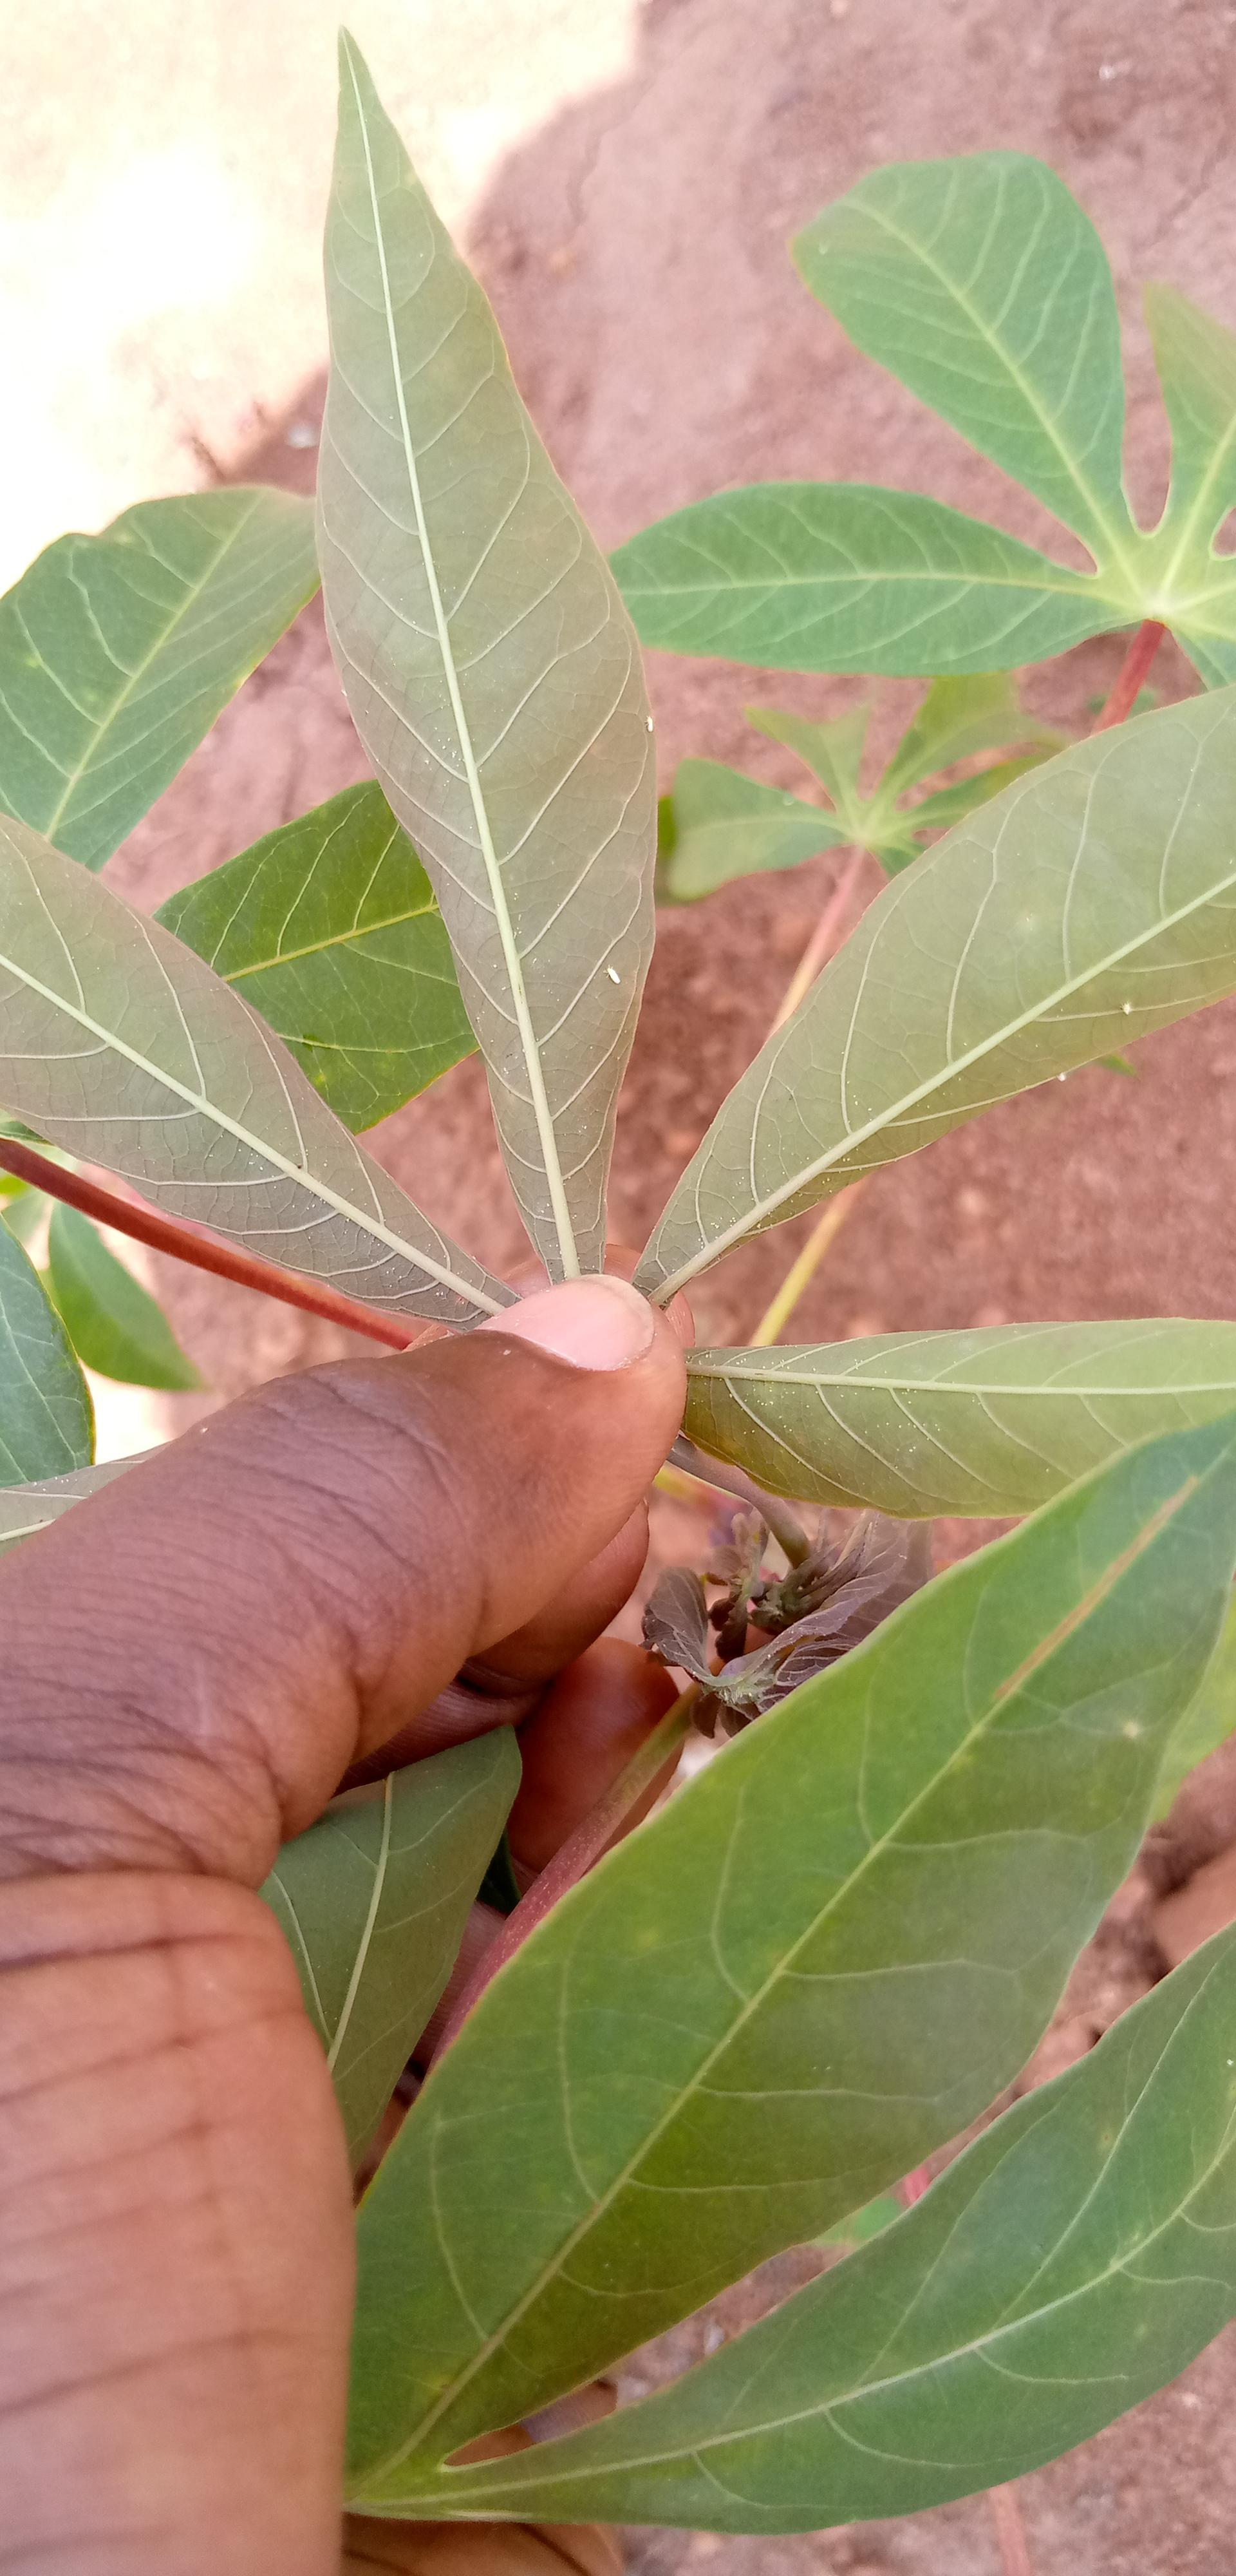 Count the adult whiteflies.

4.